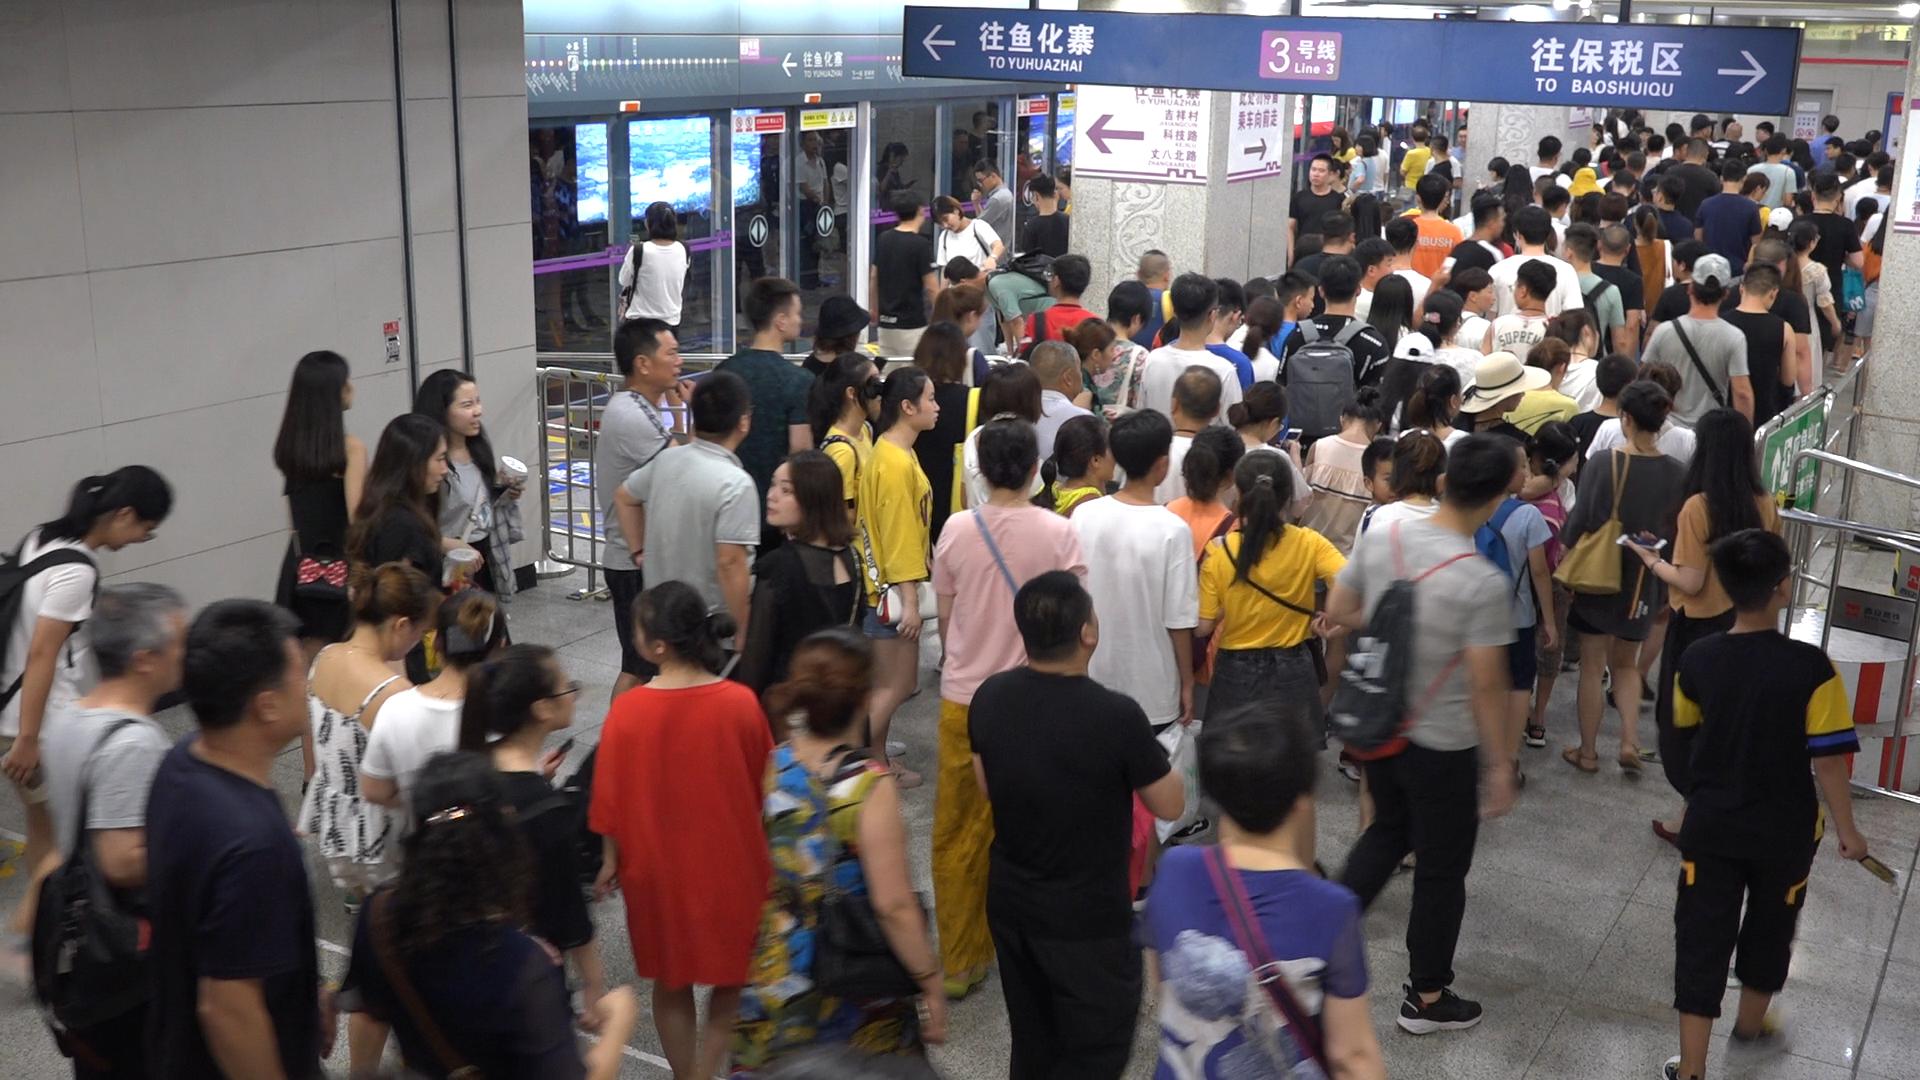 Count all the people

157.